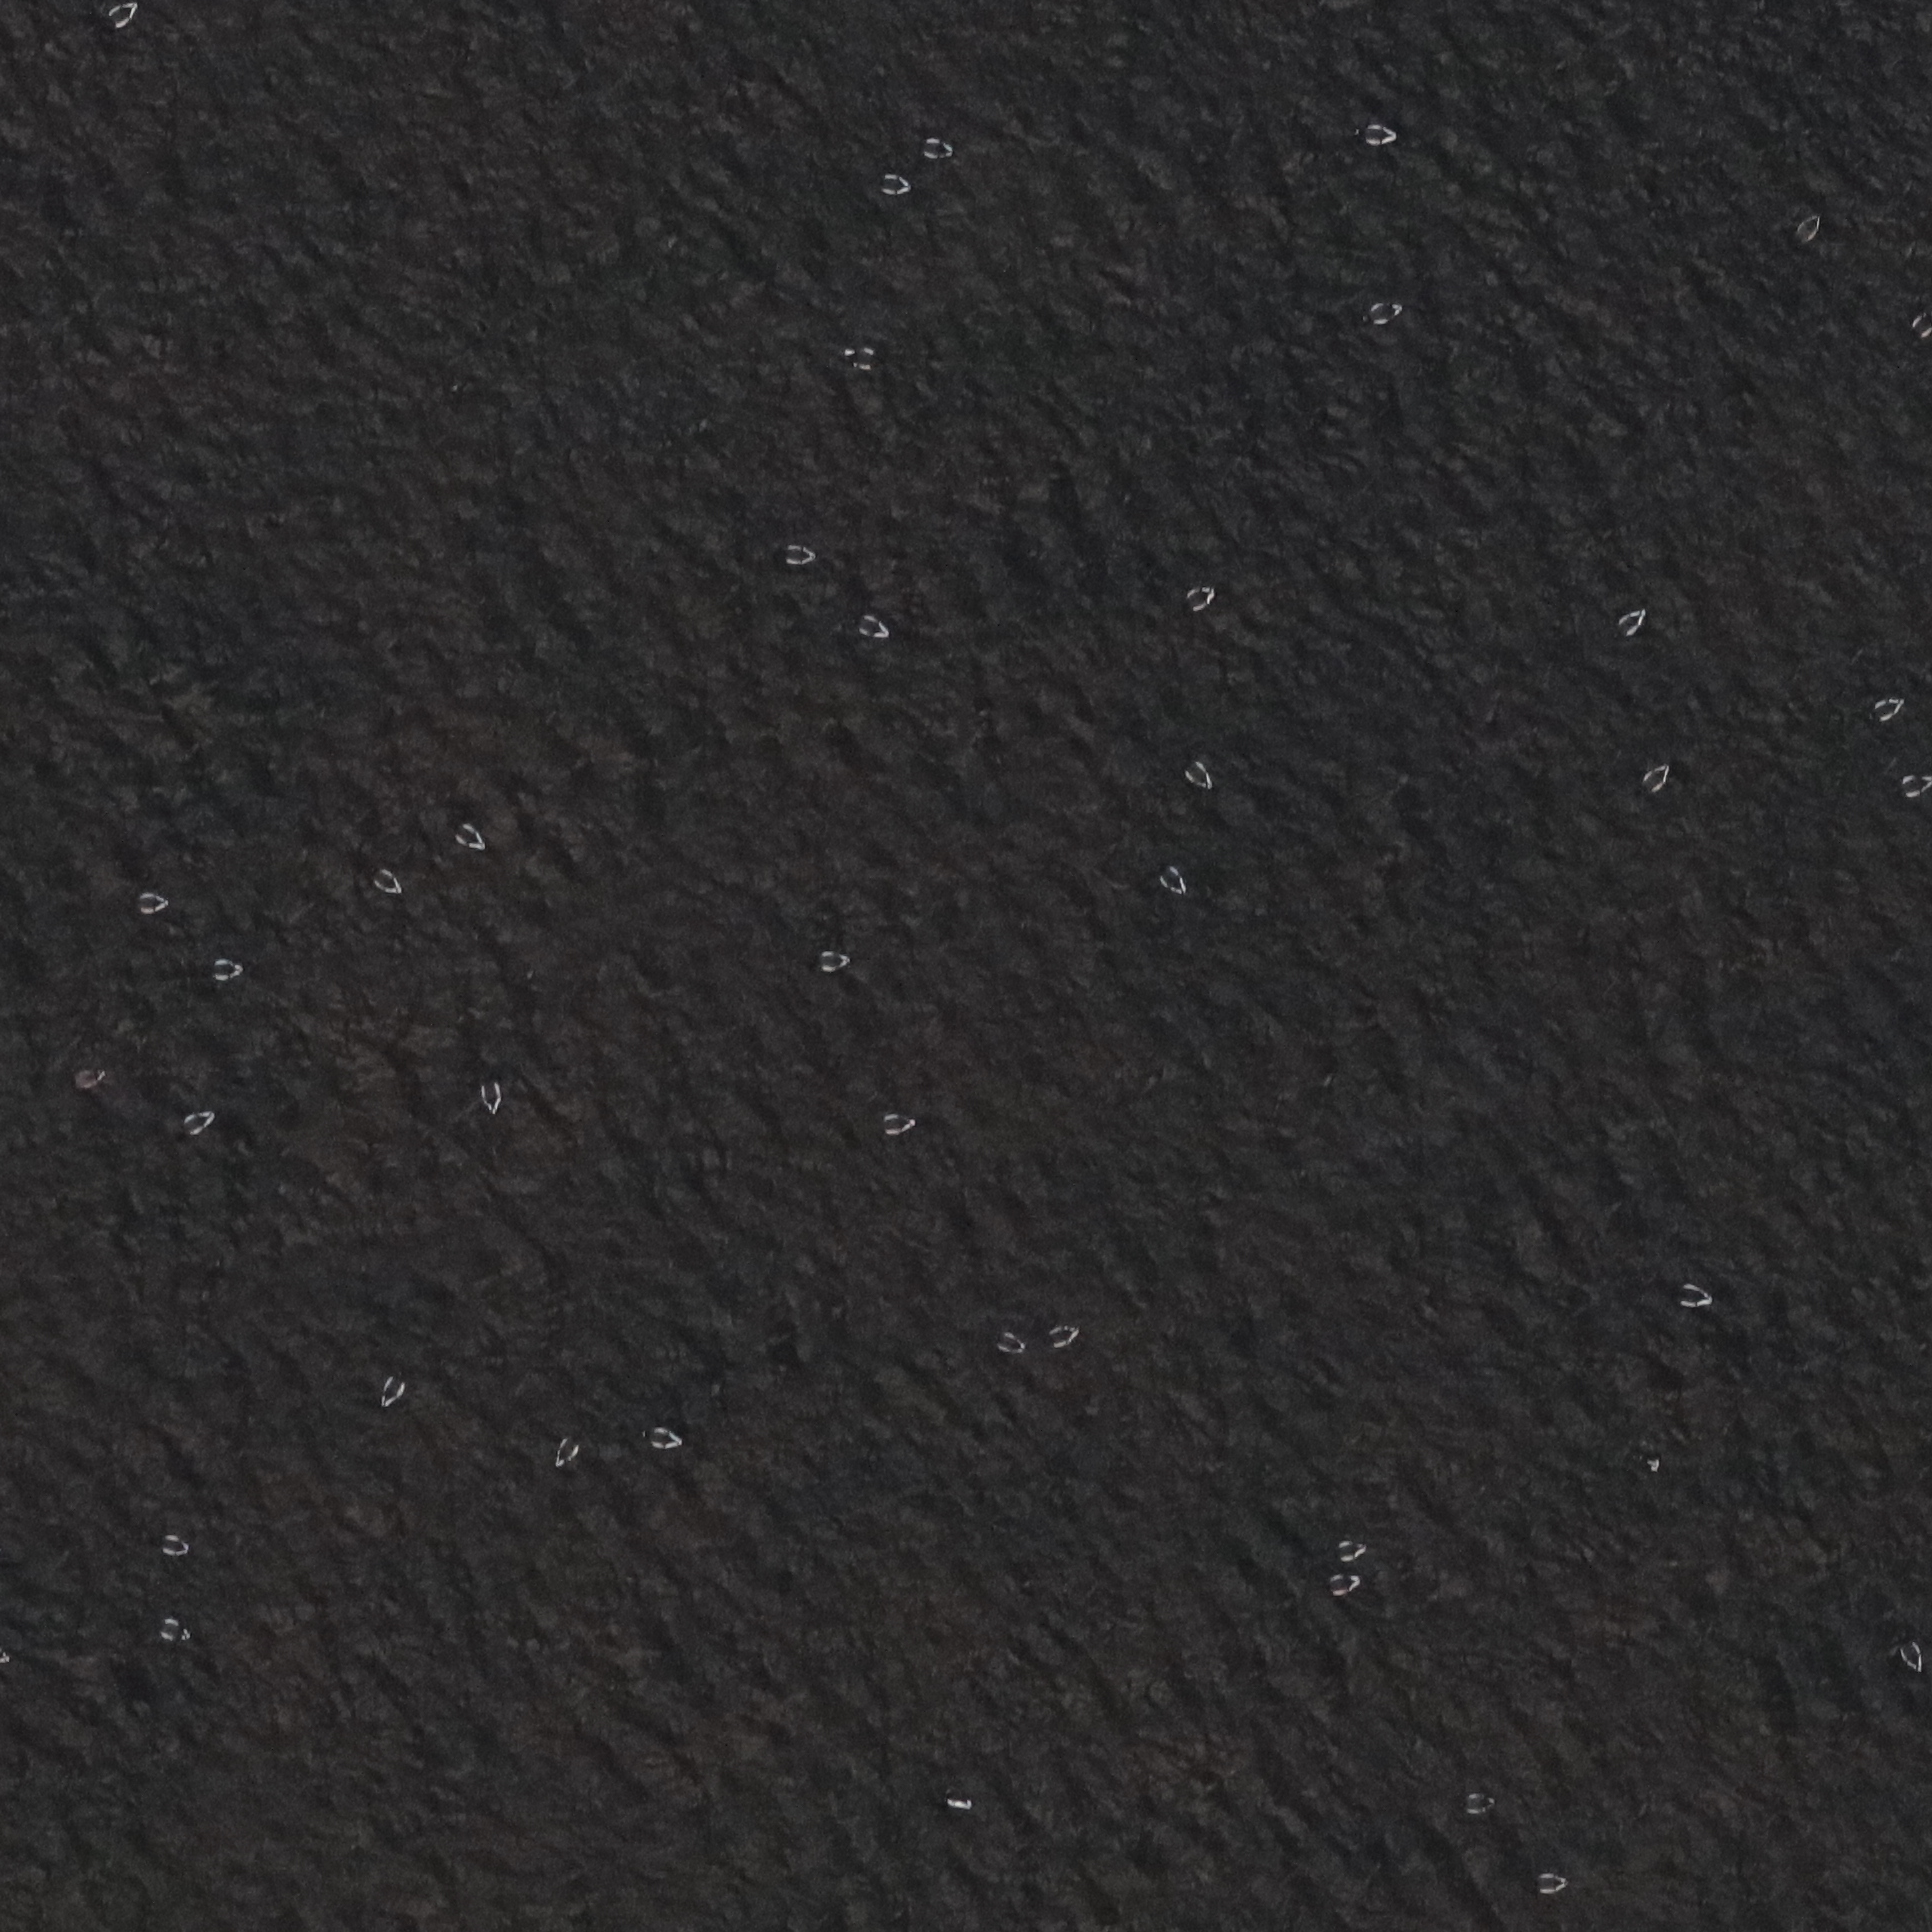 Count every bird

41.